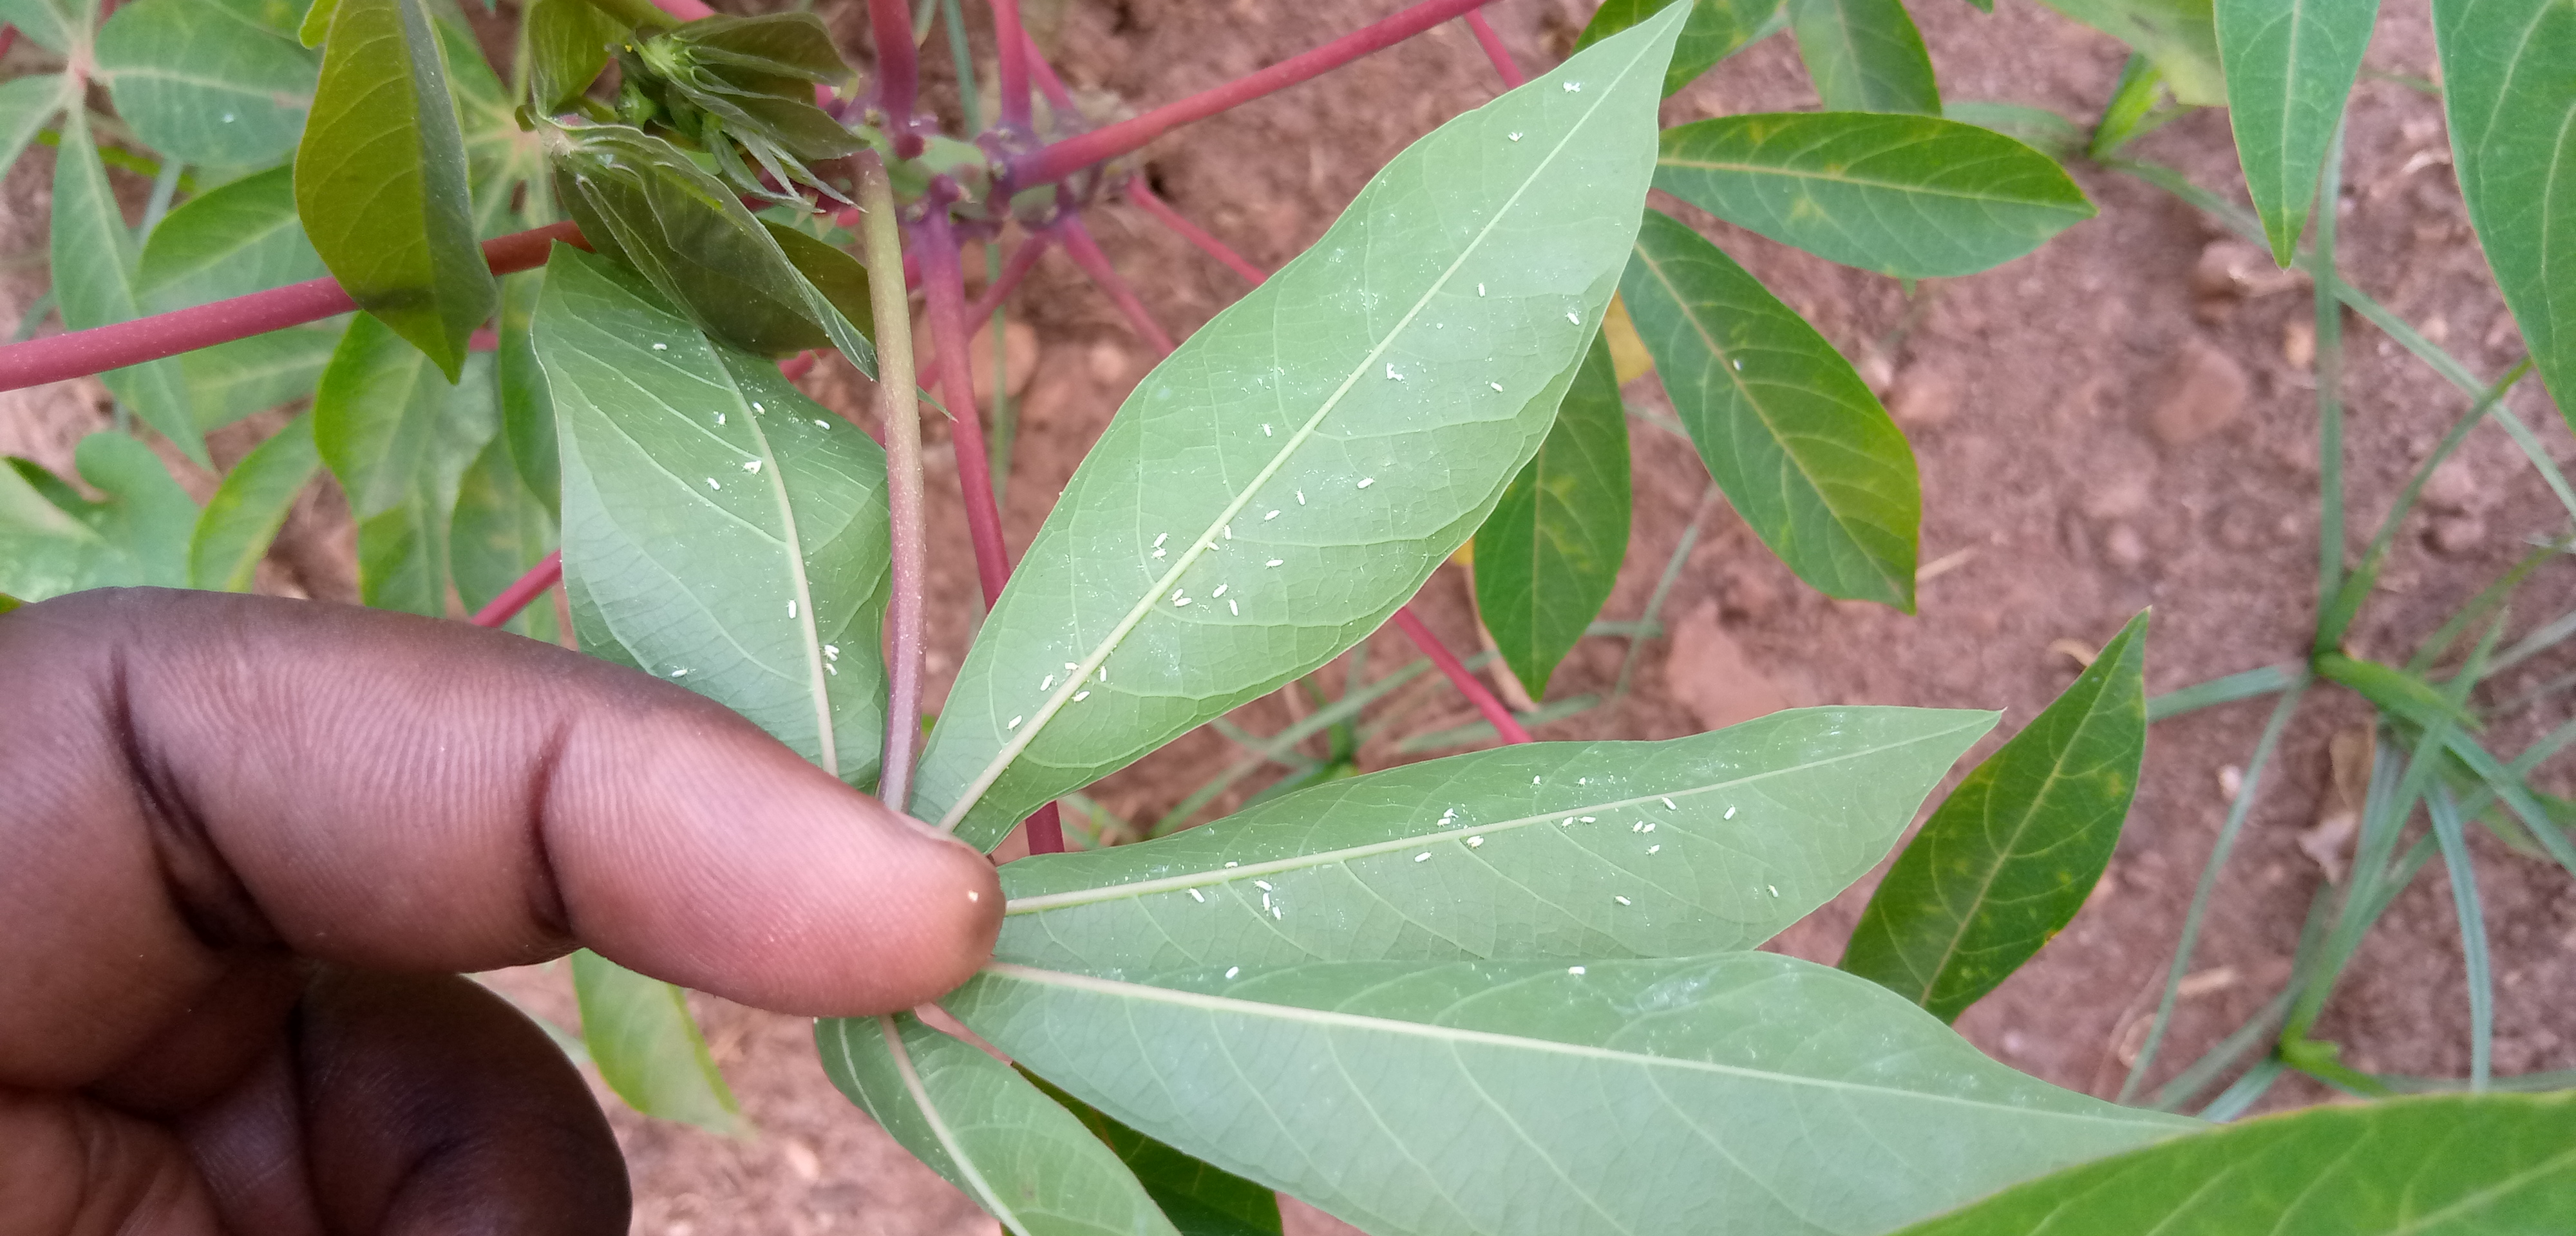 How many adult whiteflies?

59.